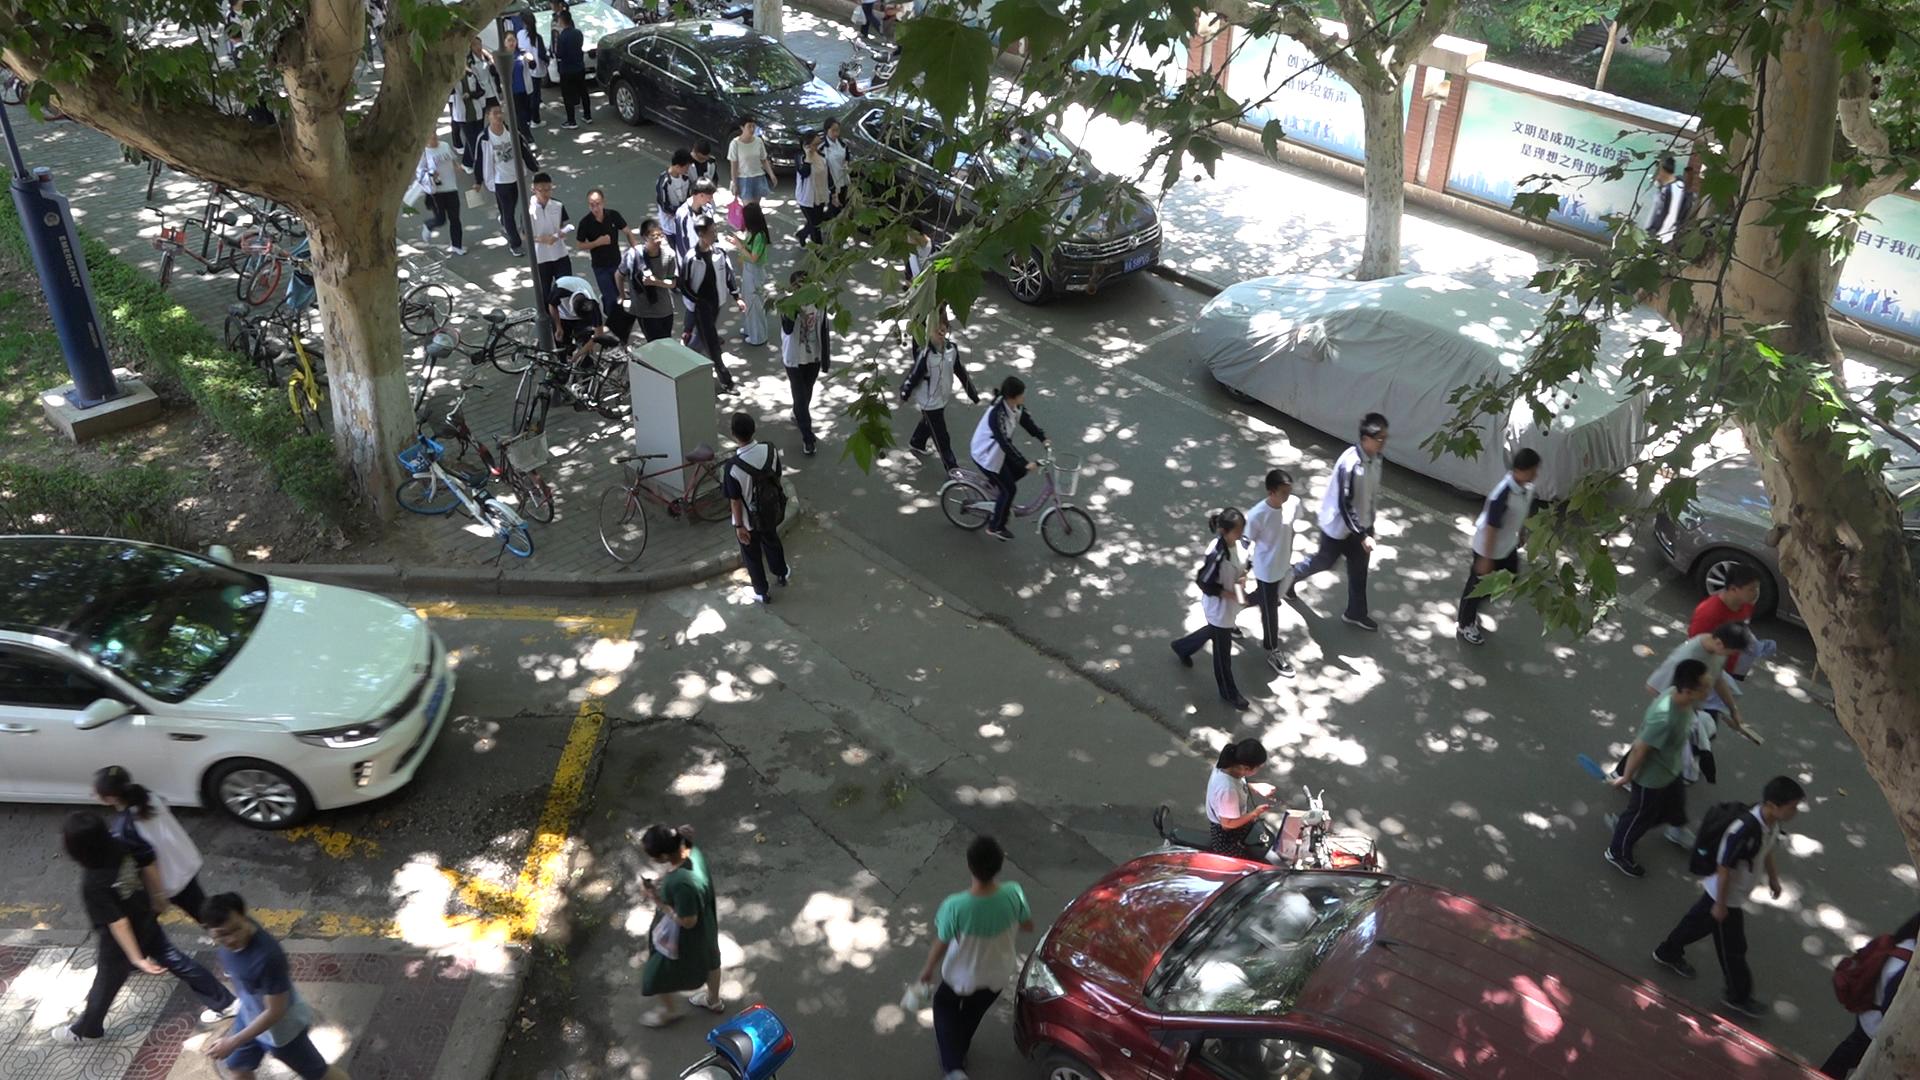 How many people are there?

42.